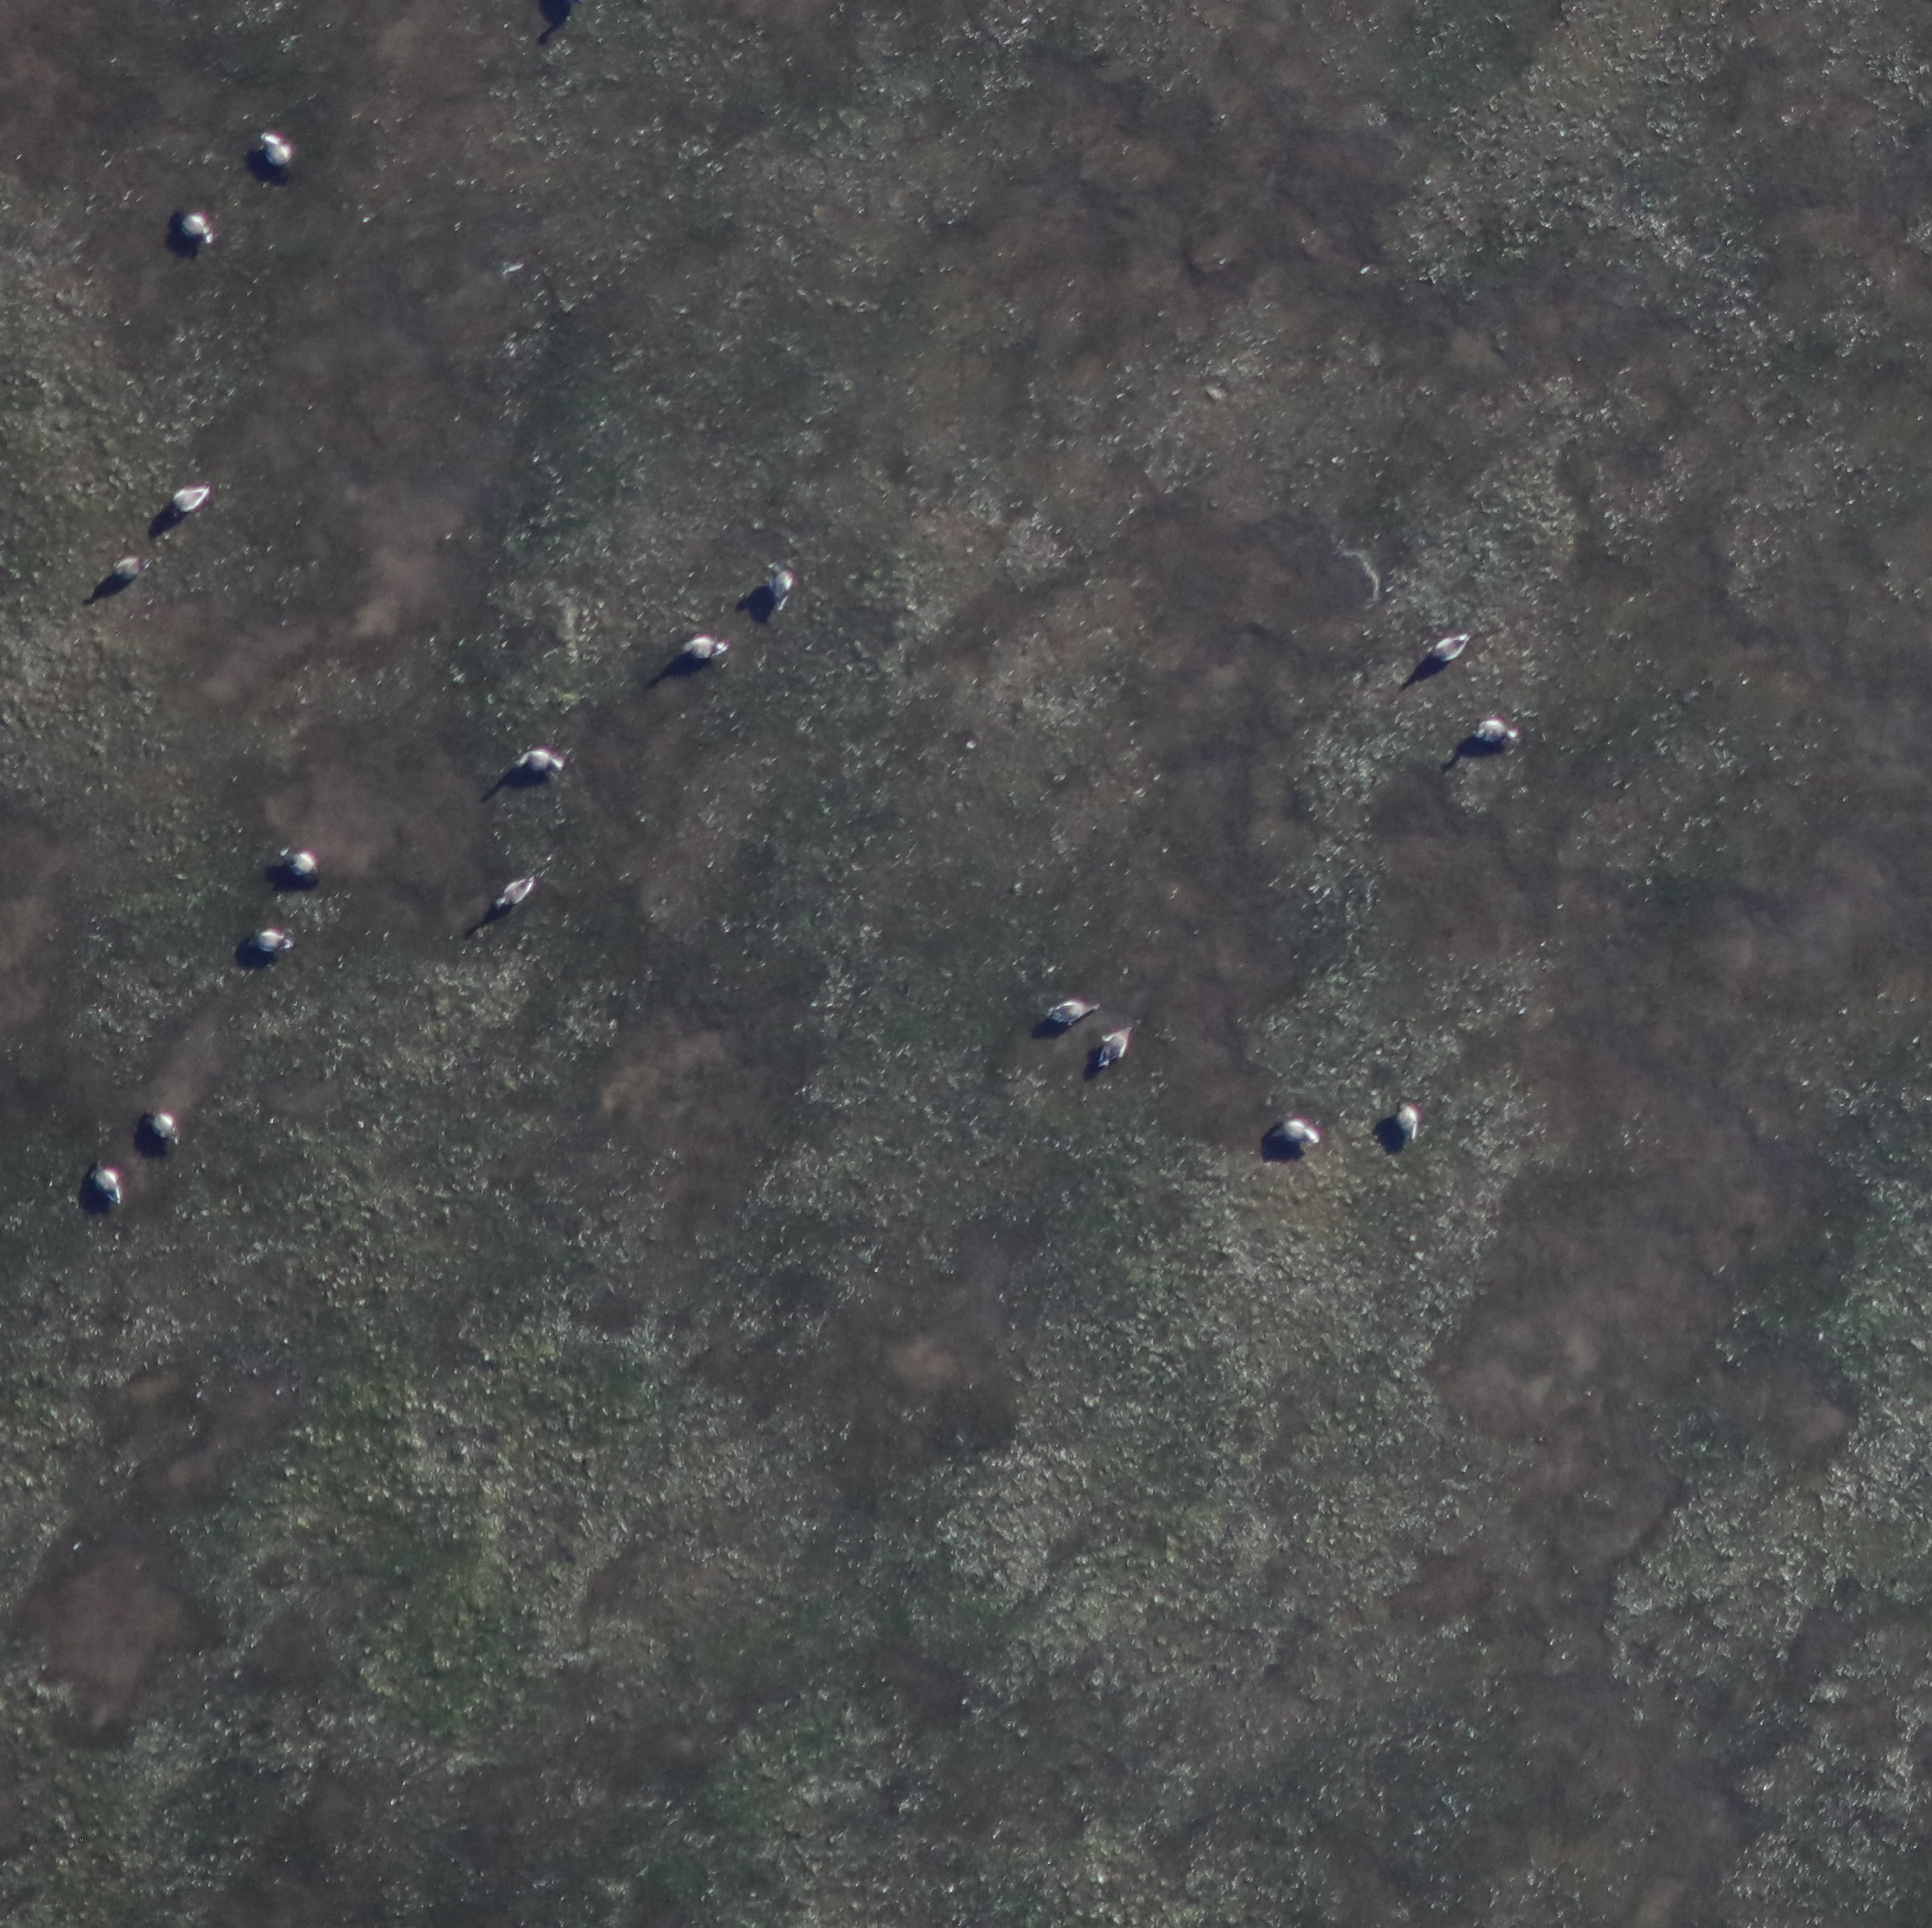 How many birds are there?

18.